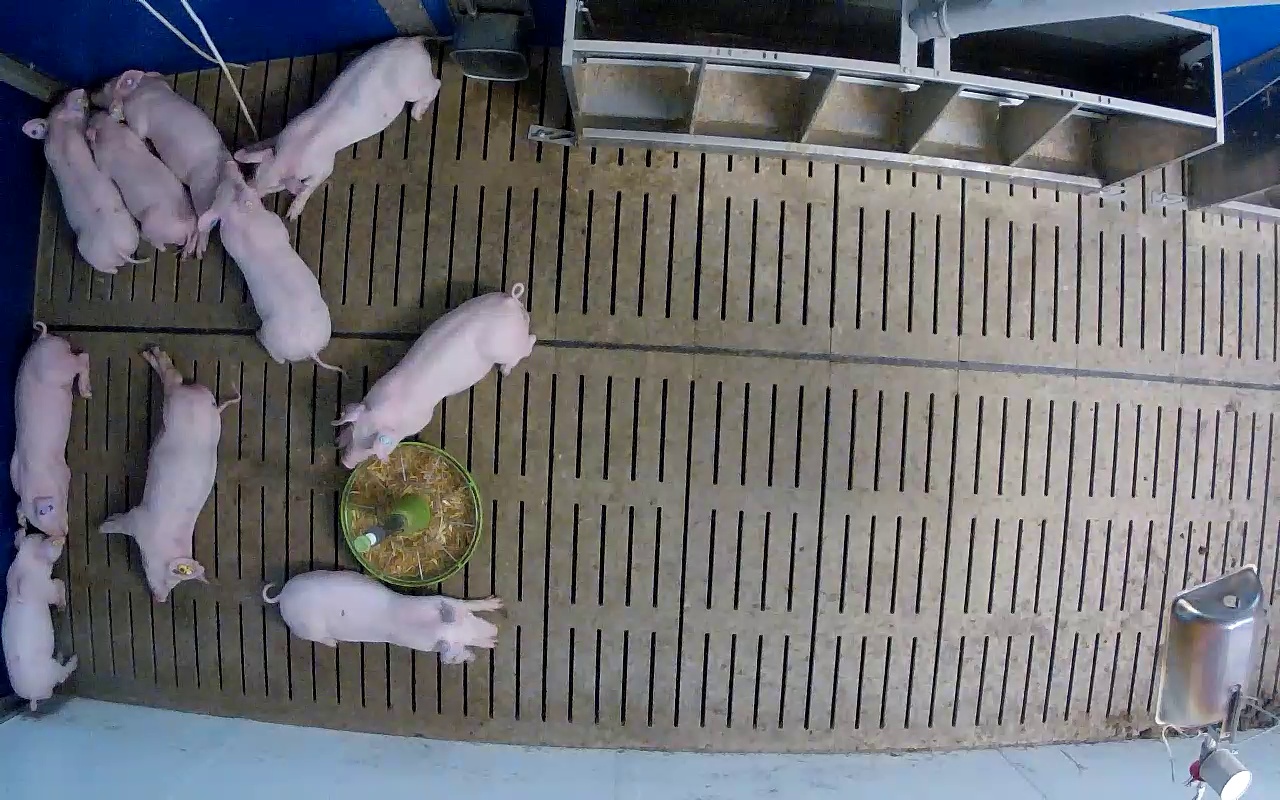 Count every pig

10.